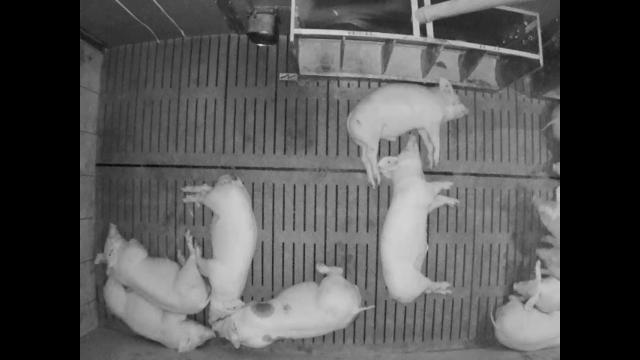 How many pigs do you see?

11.